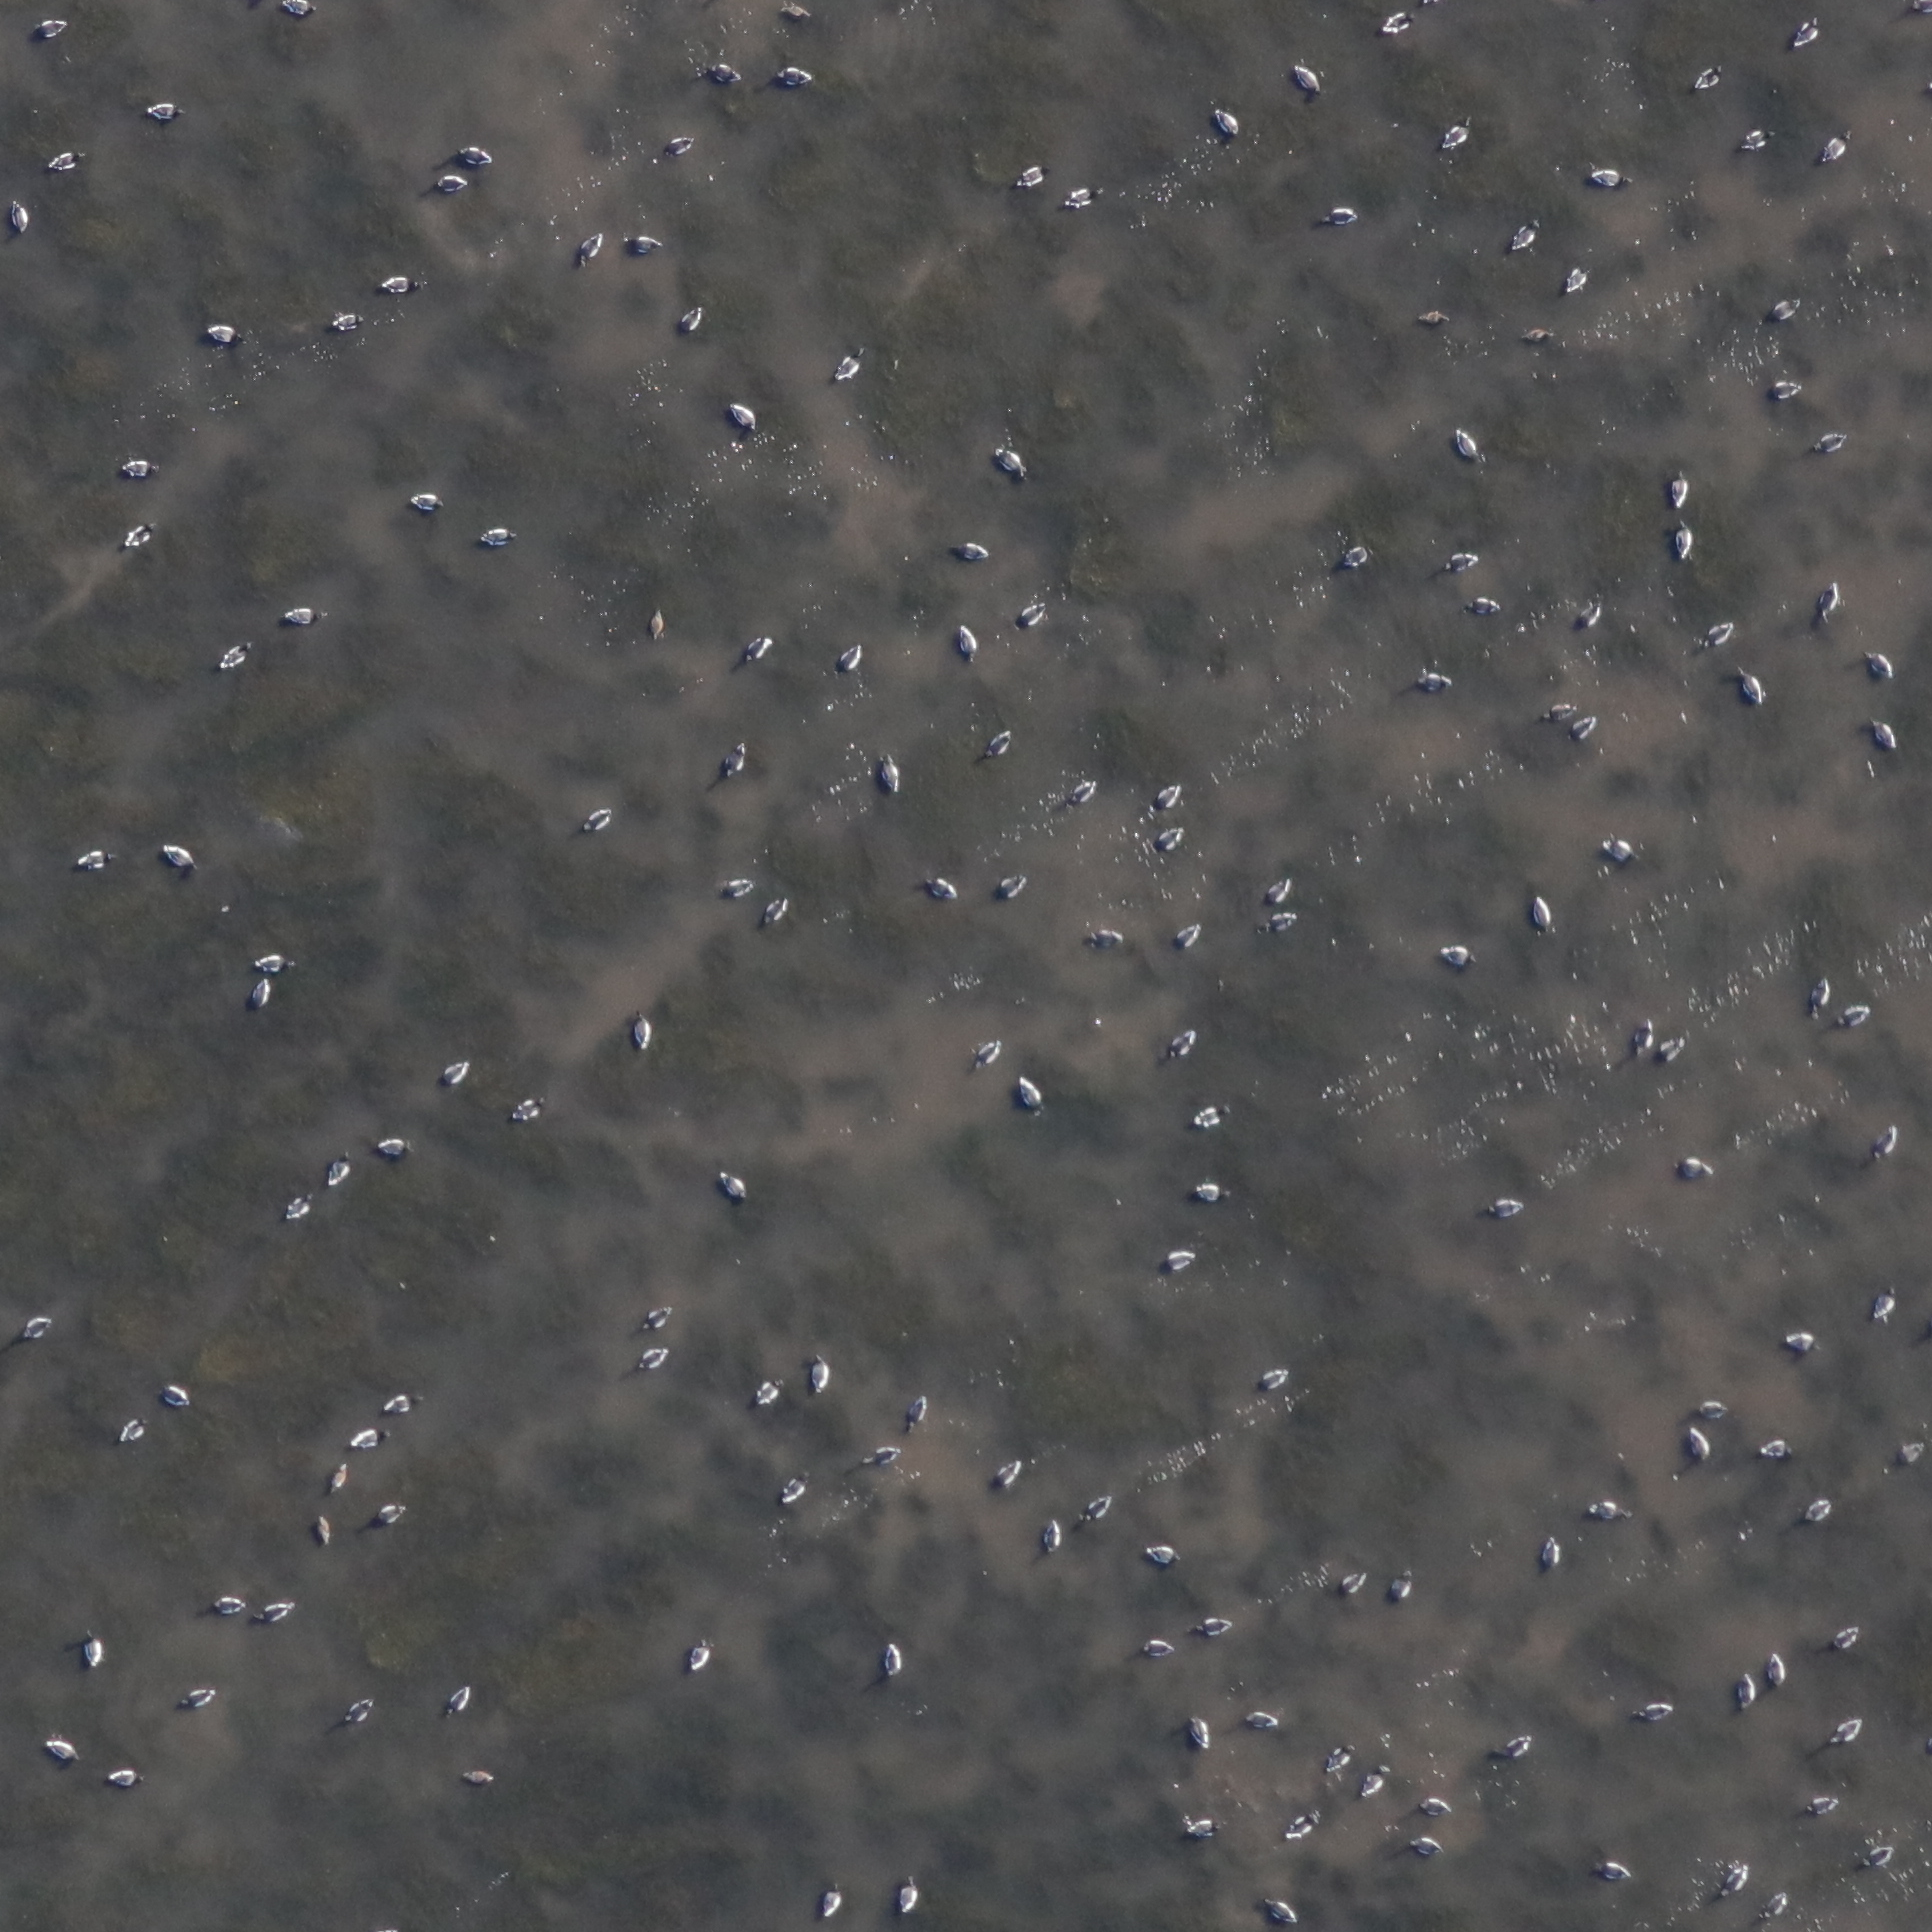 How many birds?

174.